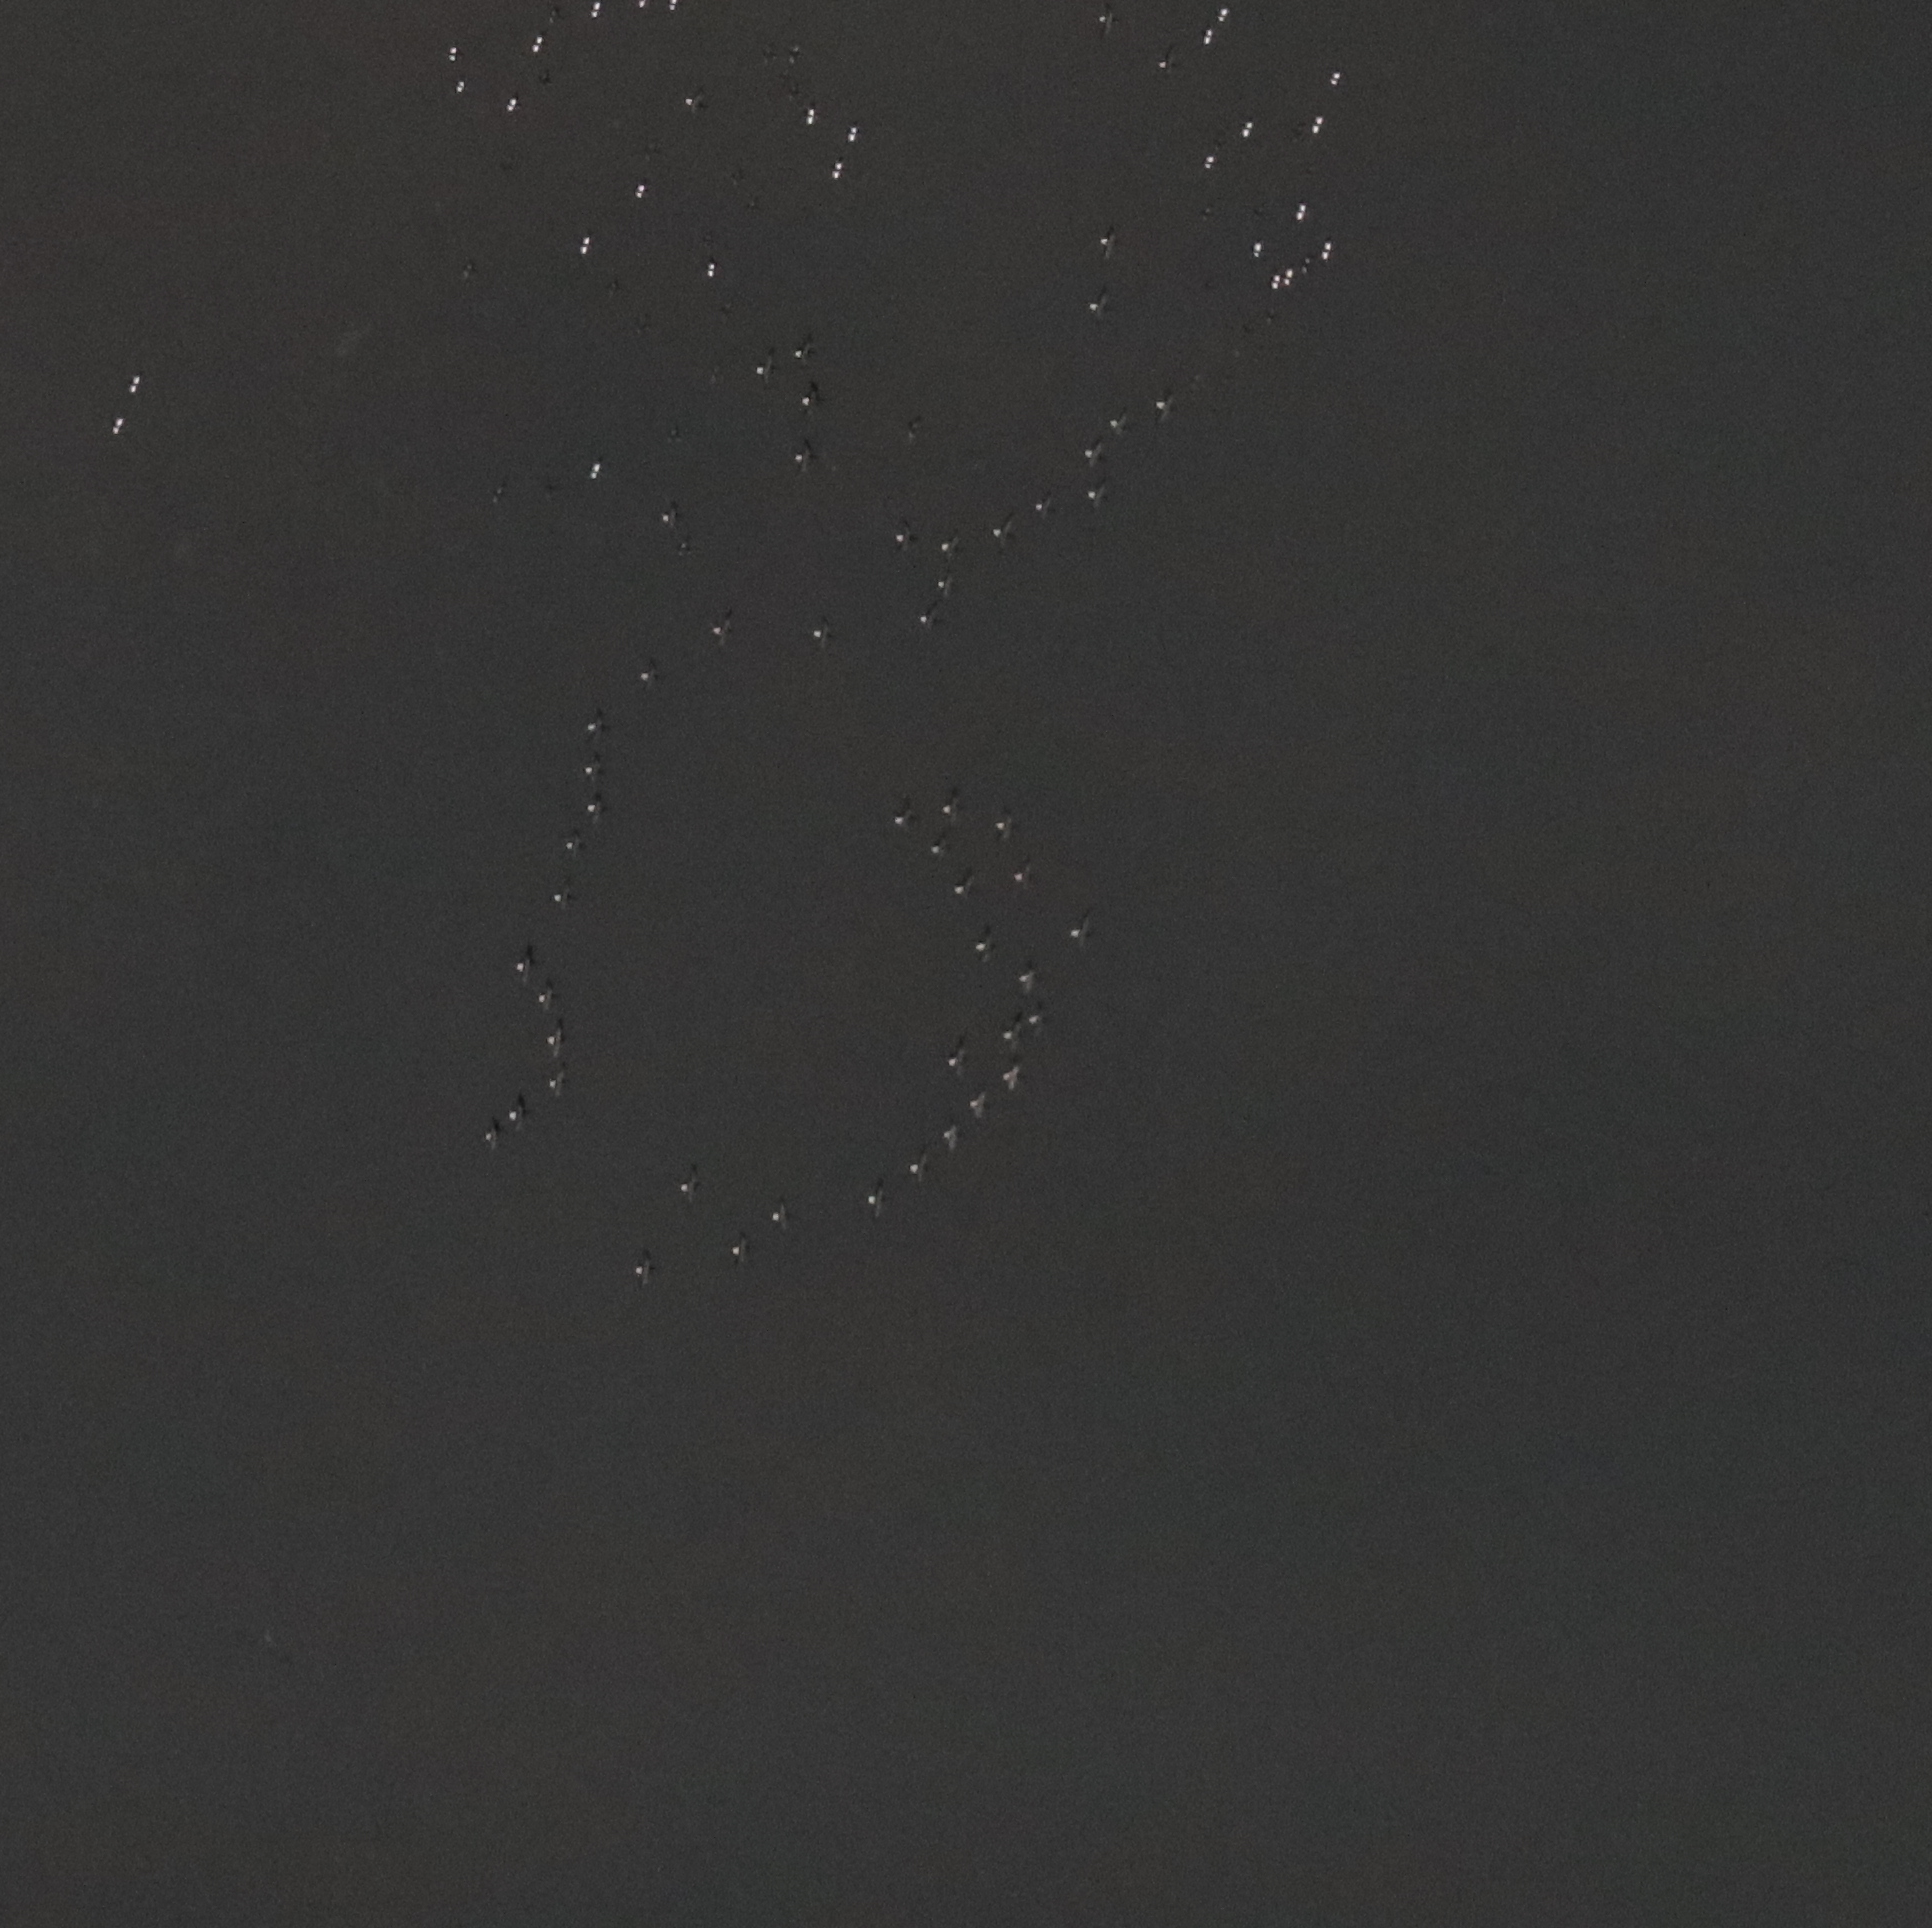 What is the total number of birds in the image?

112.